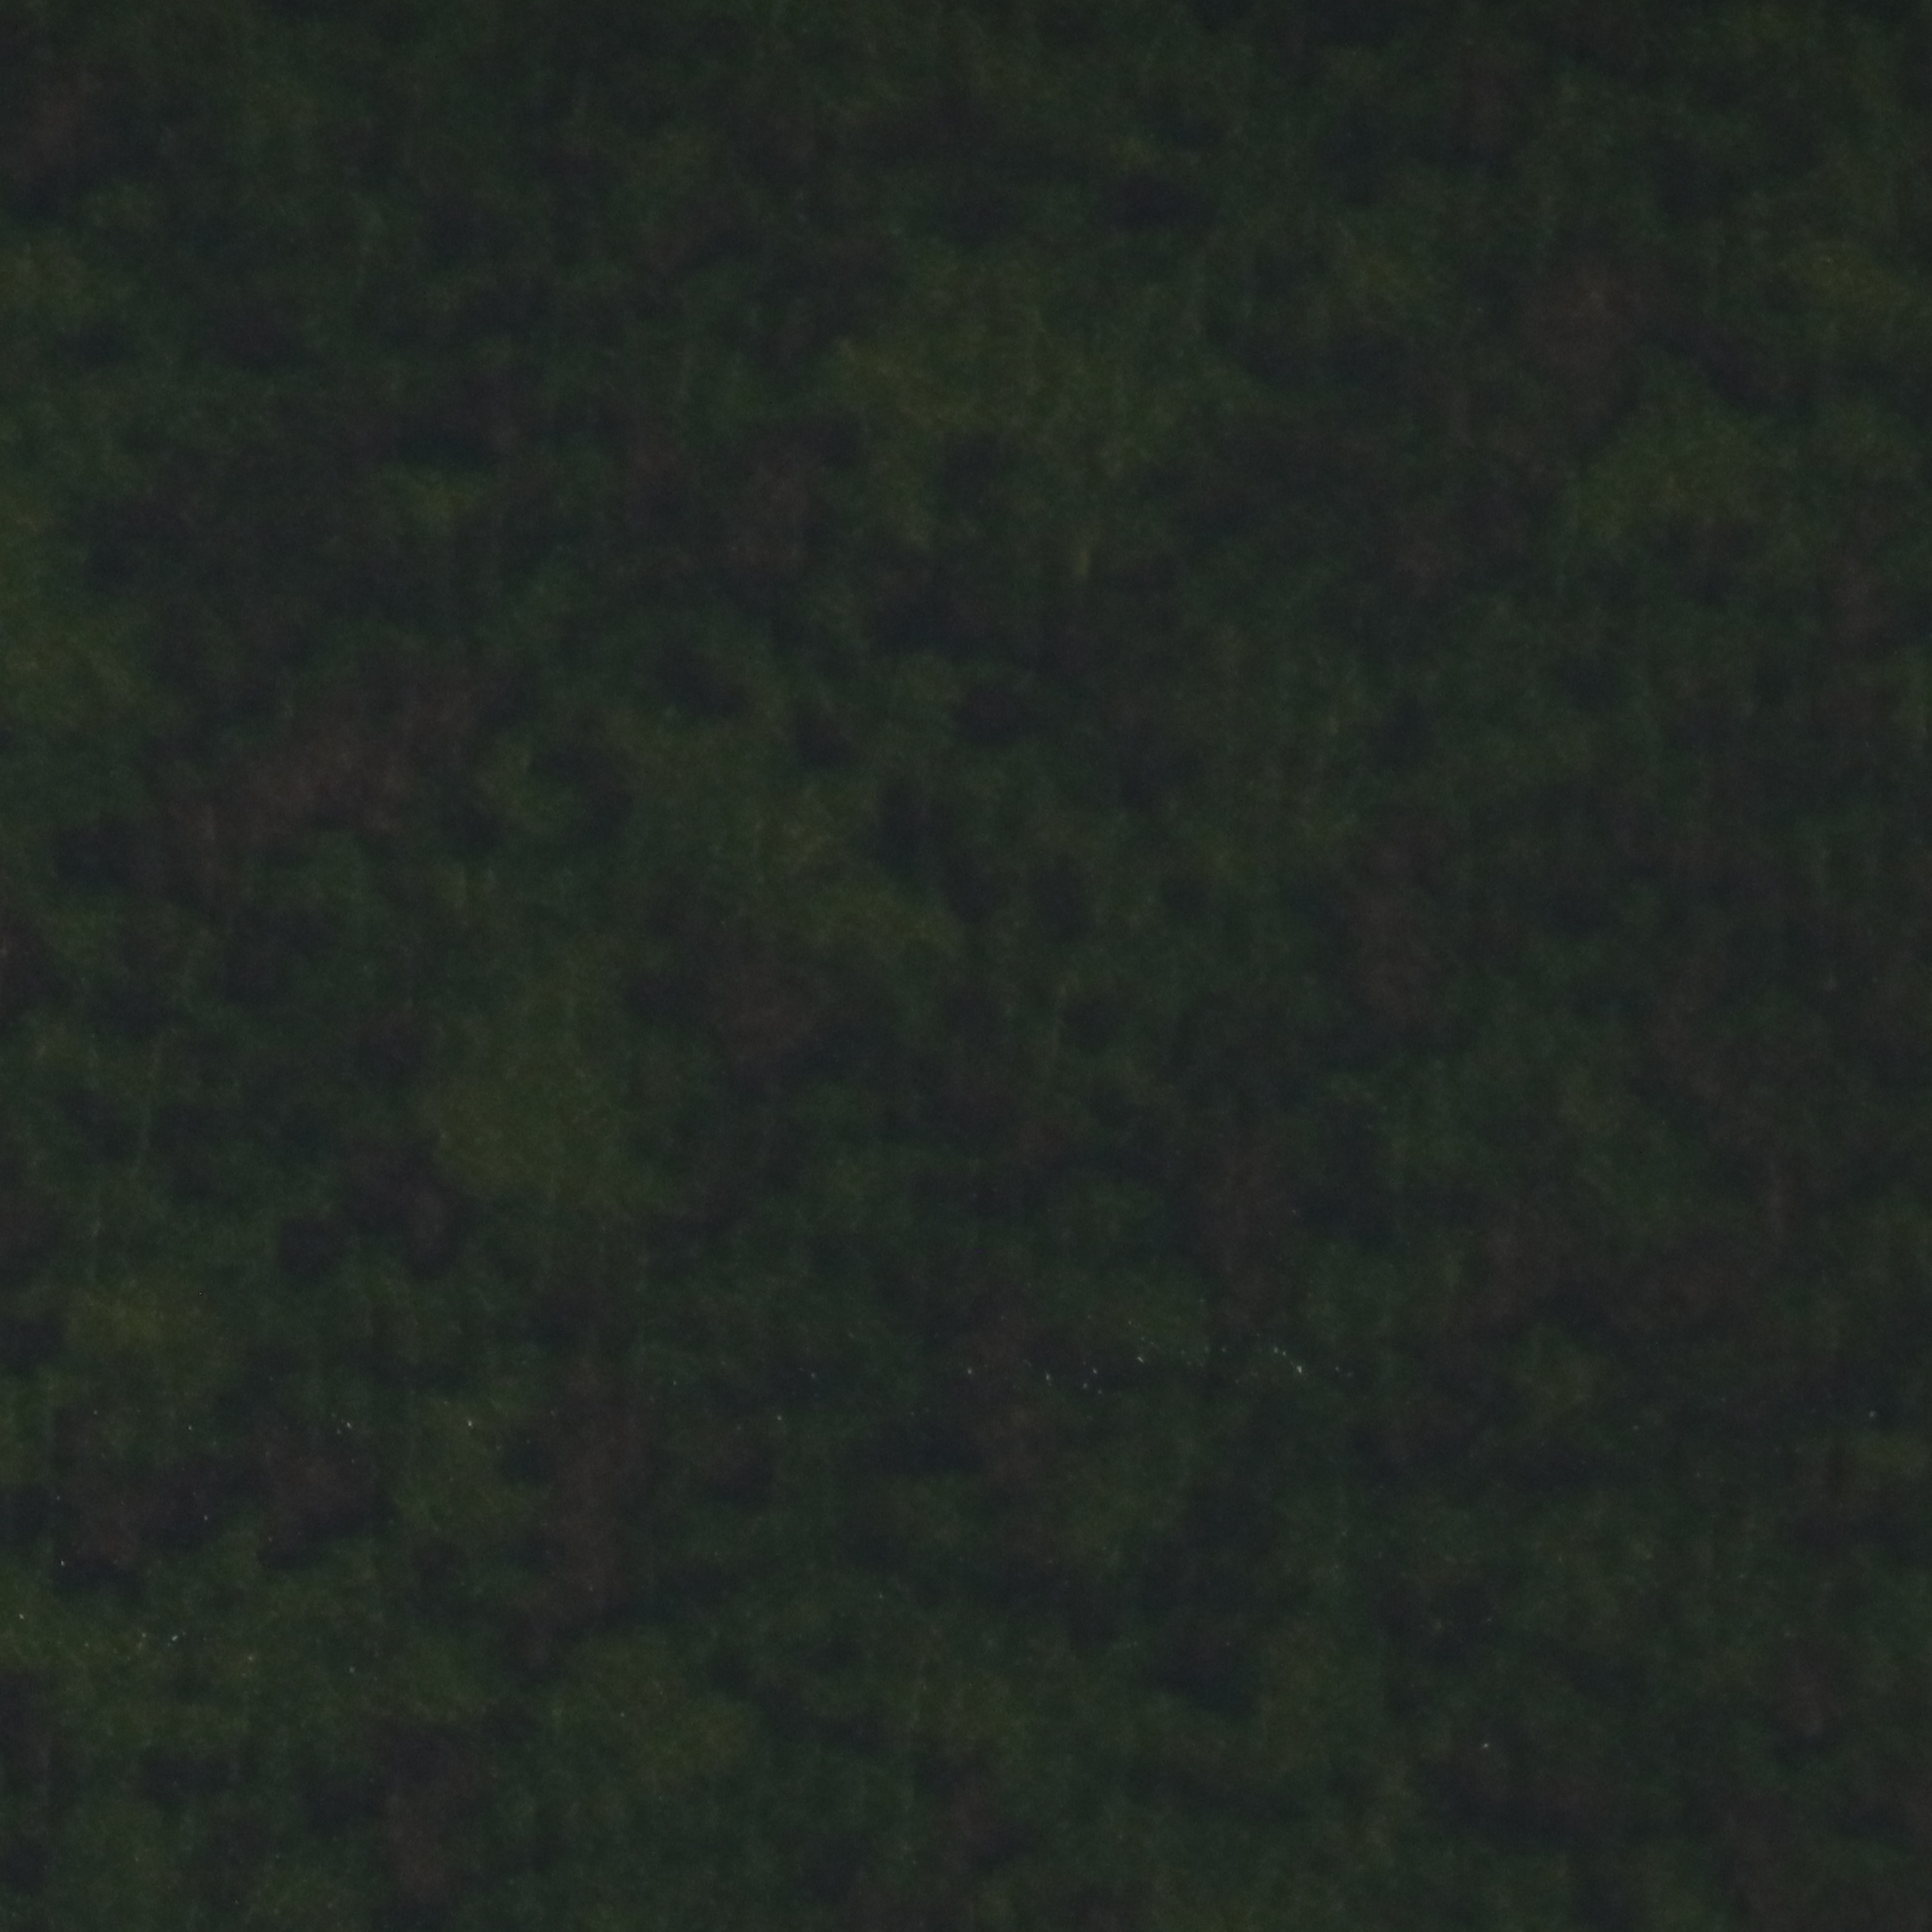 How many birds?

0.